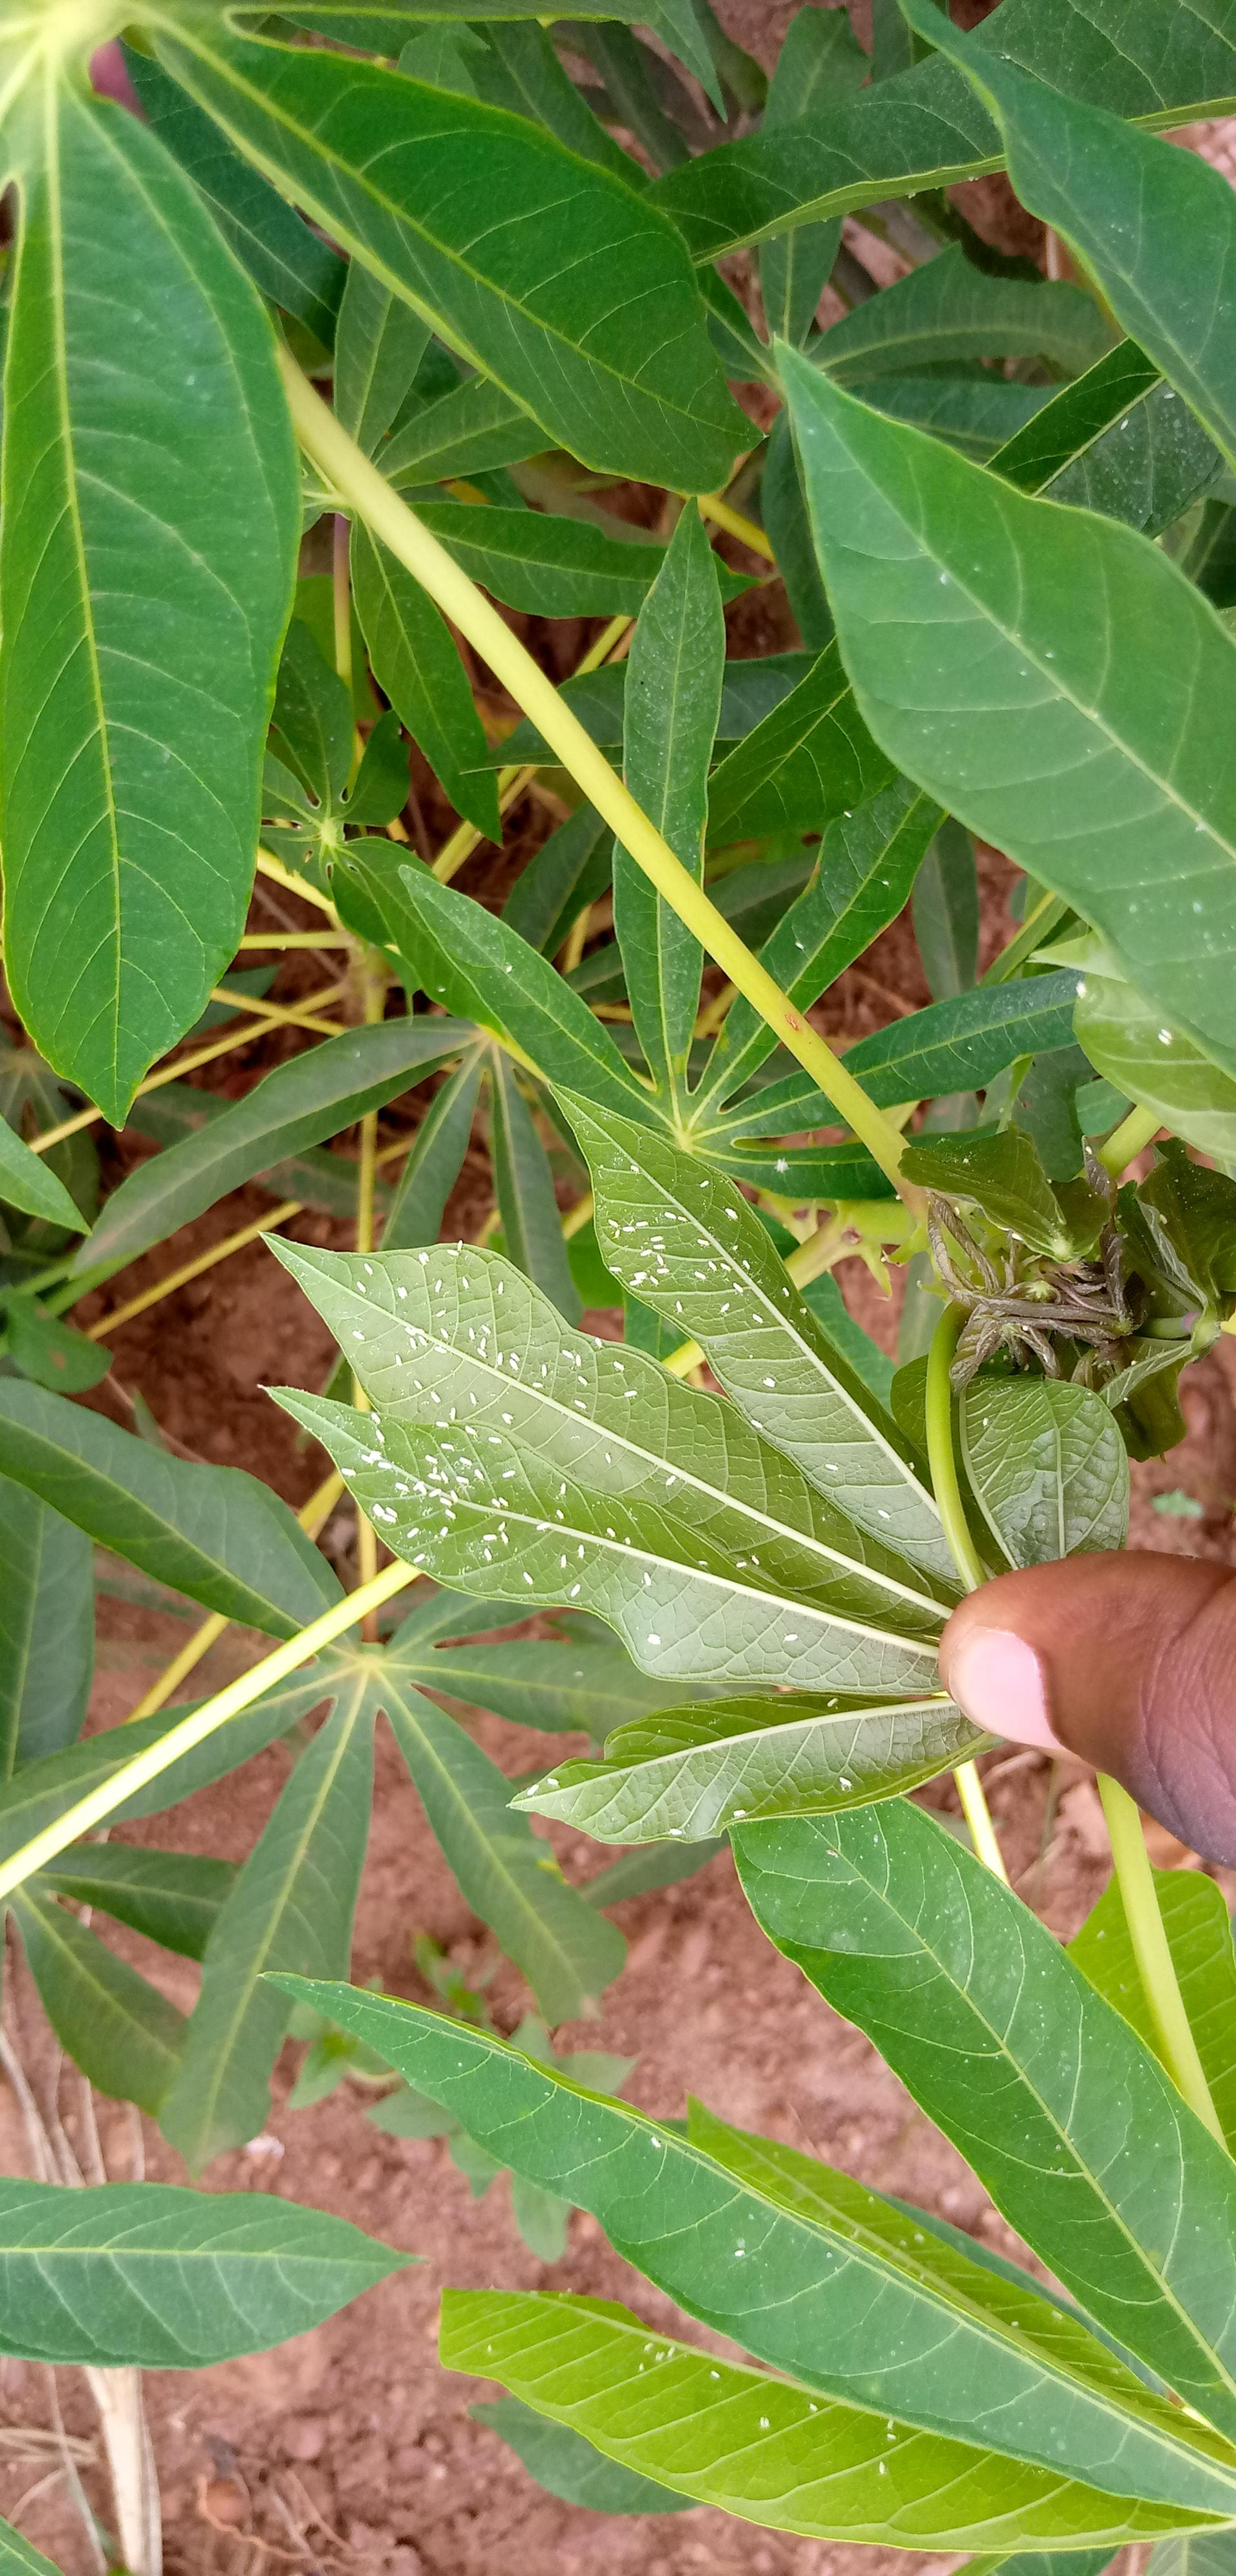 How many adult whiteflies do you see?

169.